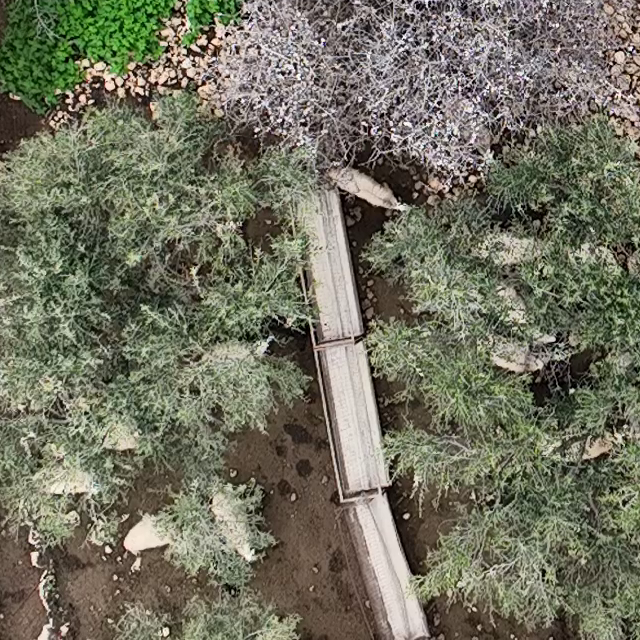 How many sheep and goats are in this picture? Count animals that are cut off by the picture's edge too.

11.